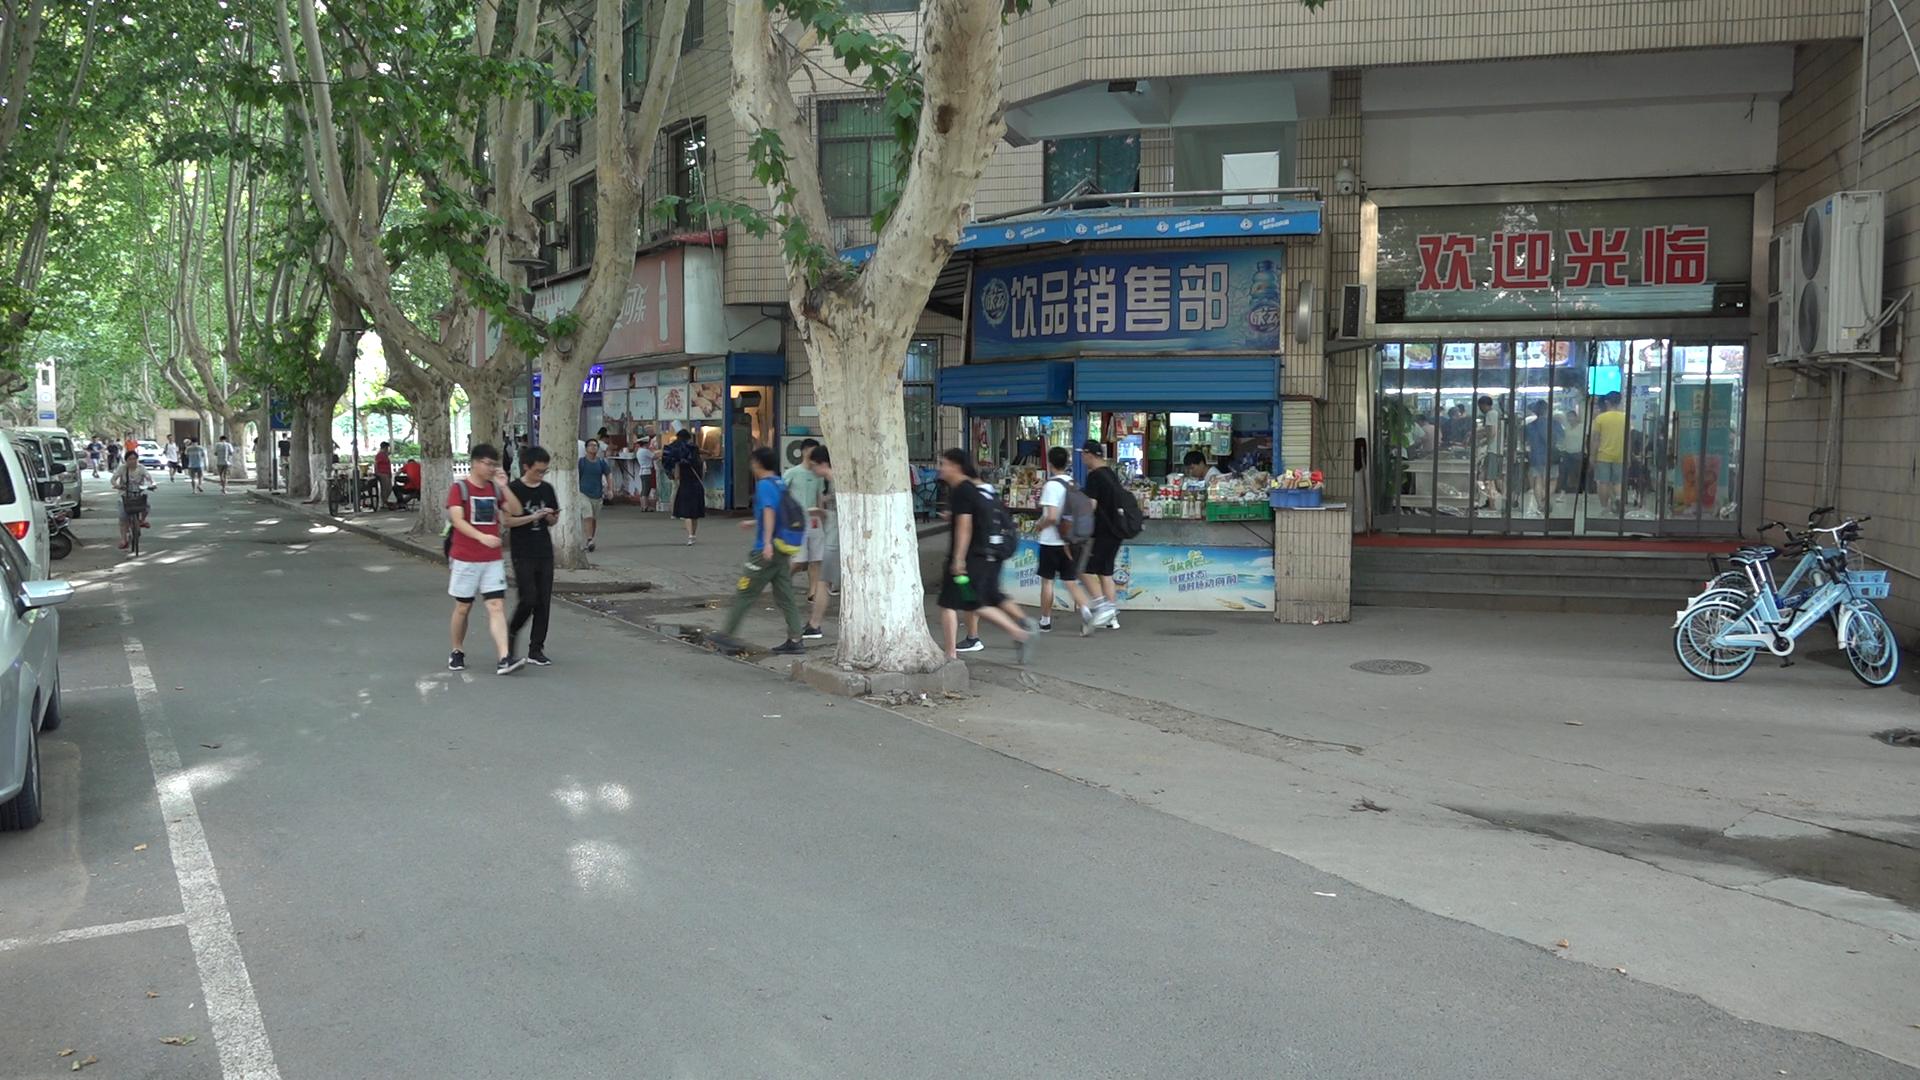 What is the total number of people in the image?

46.